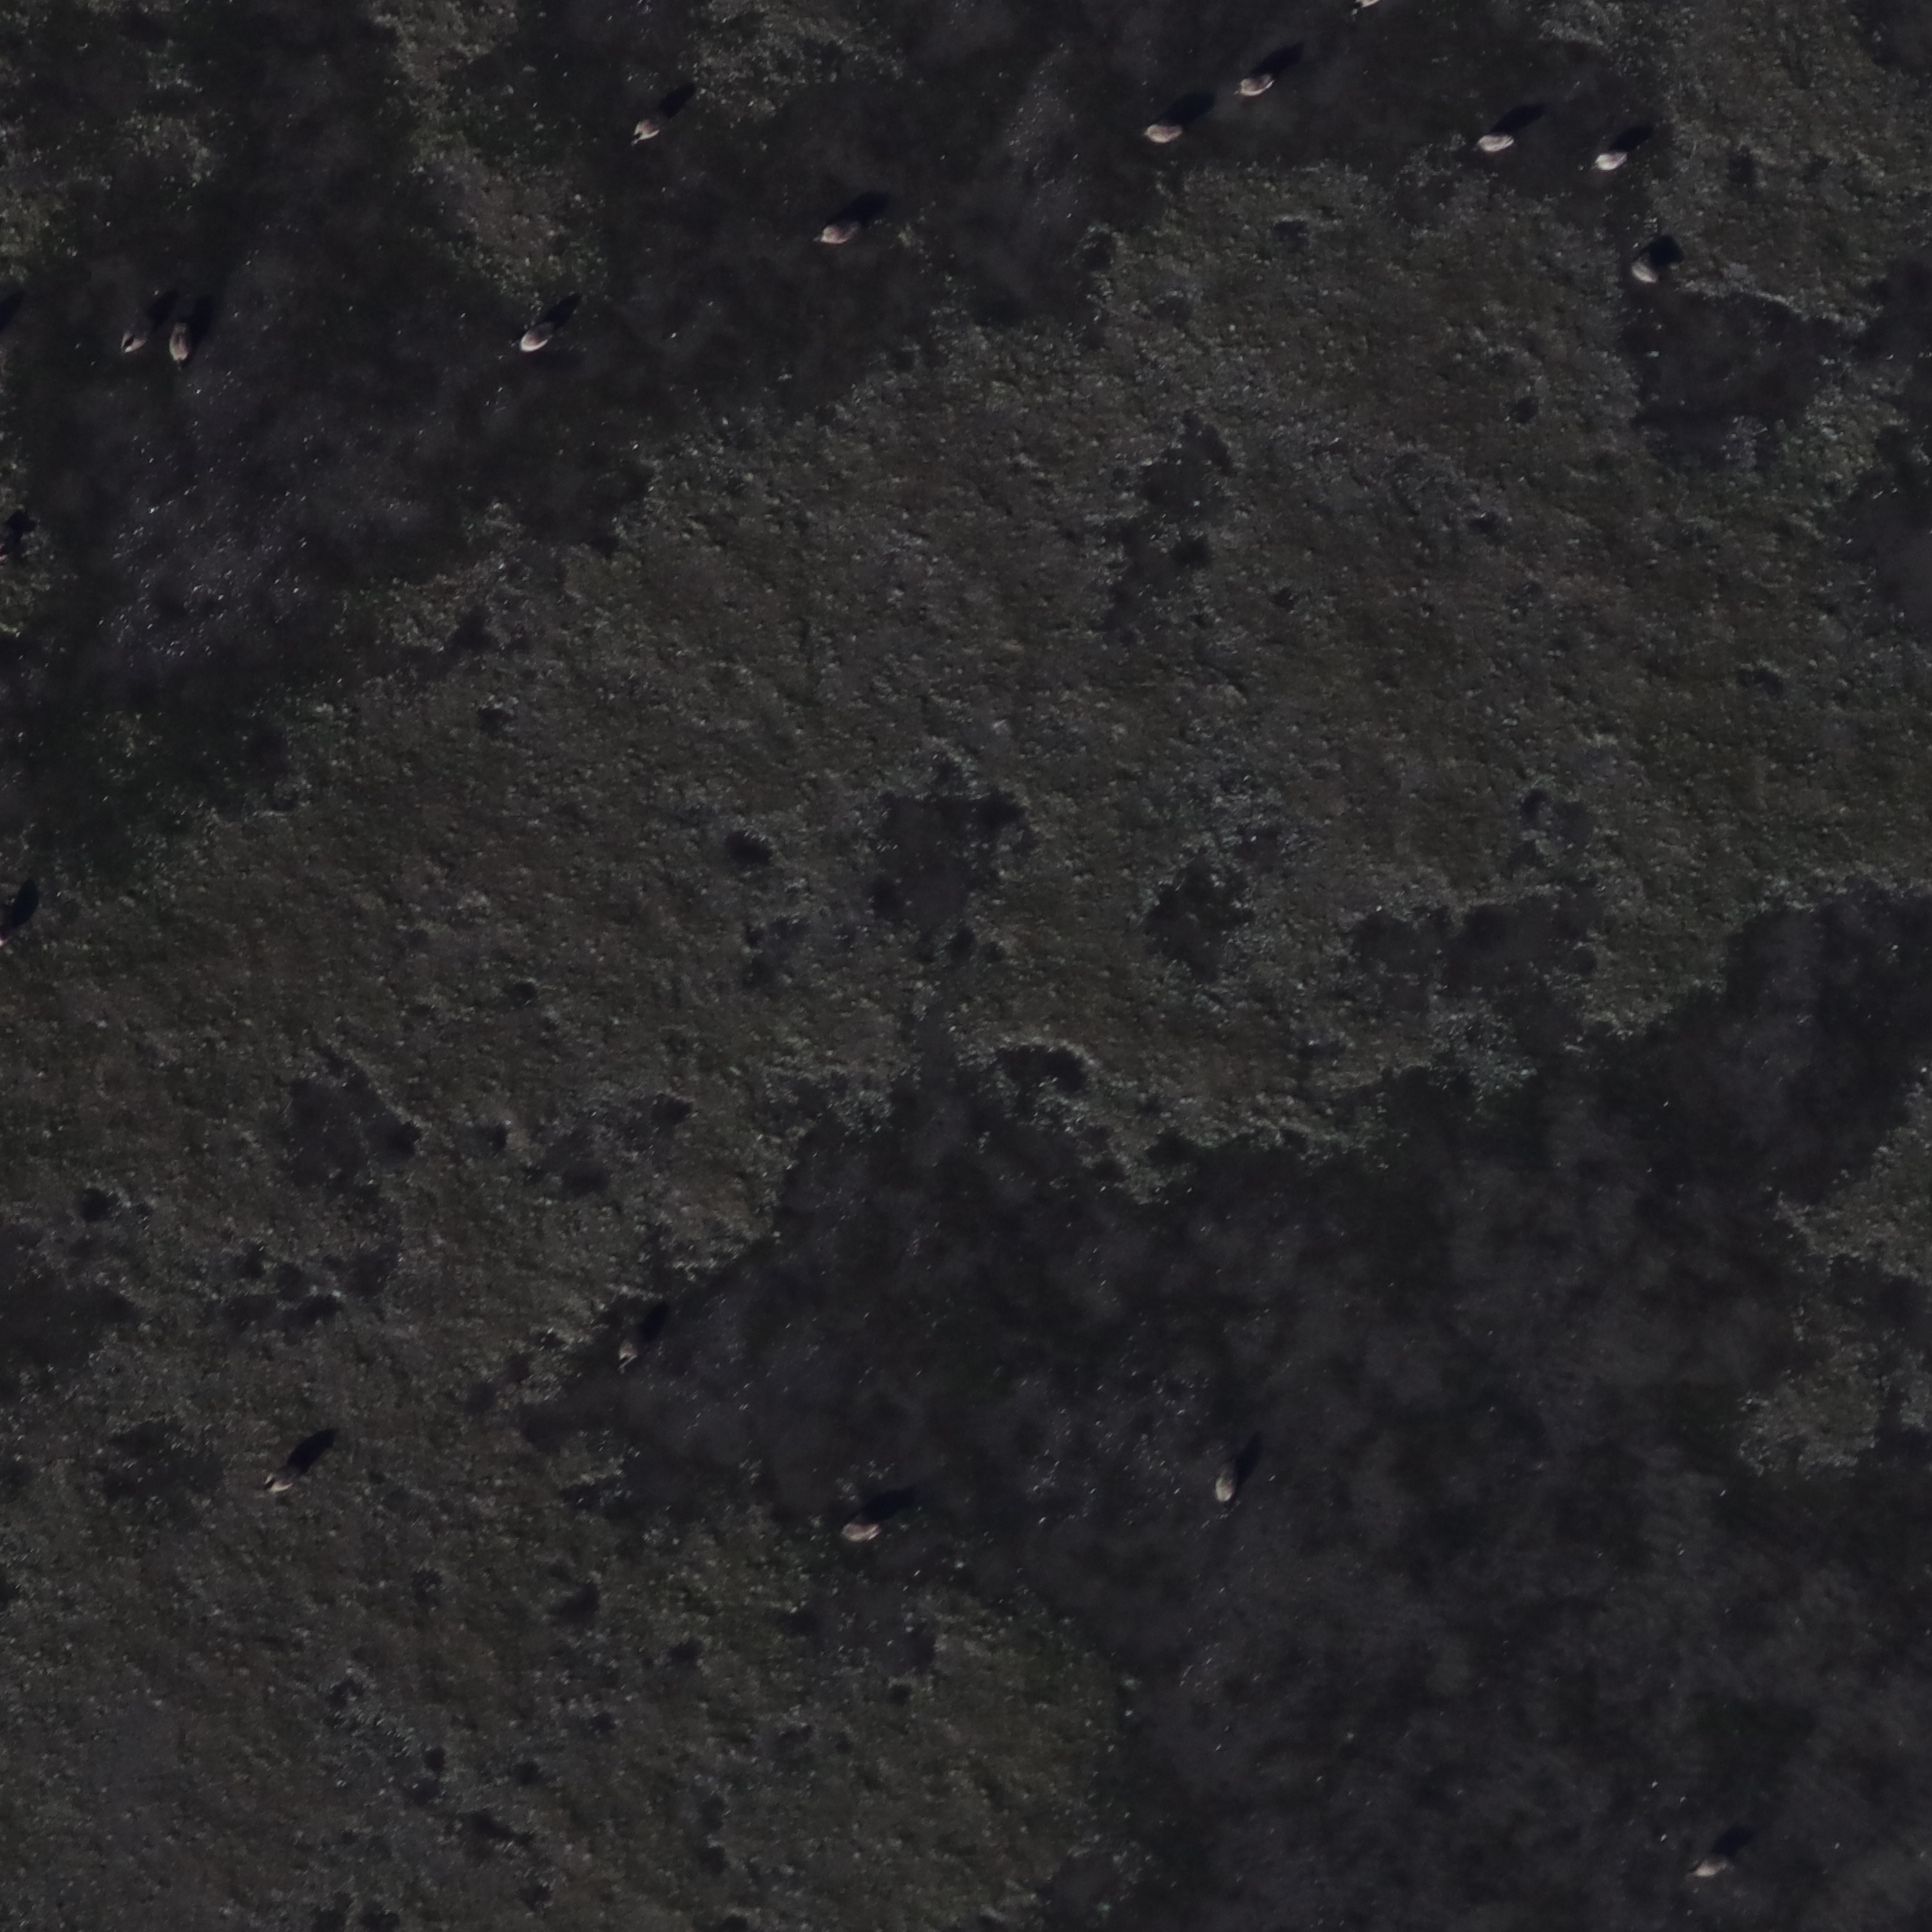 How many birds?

15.